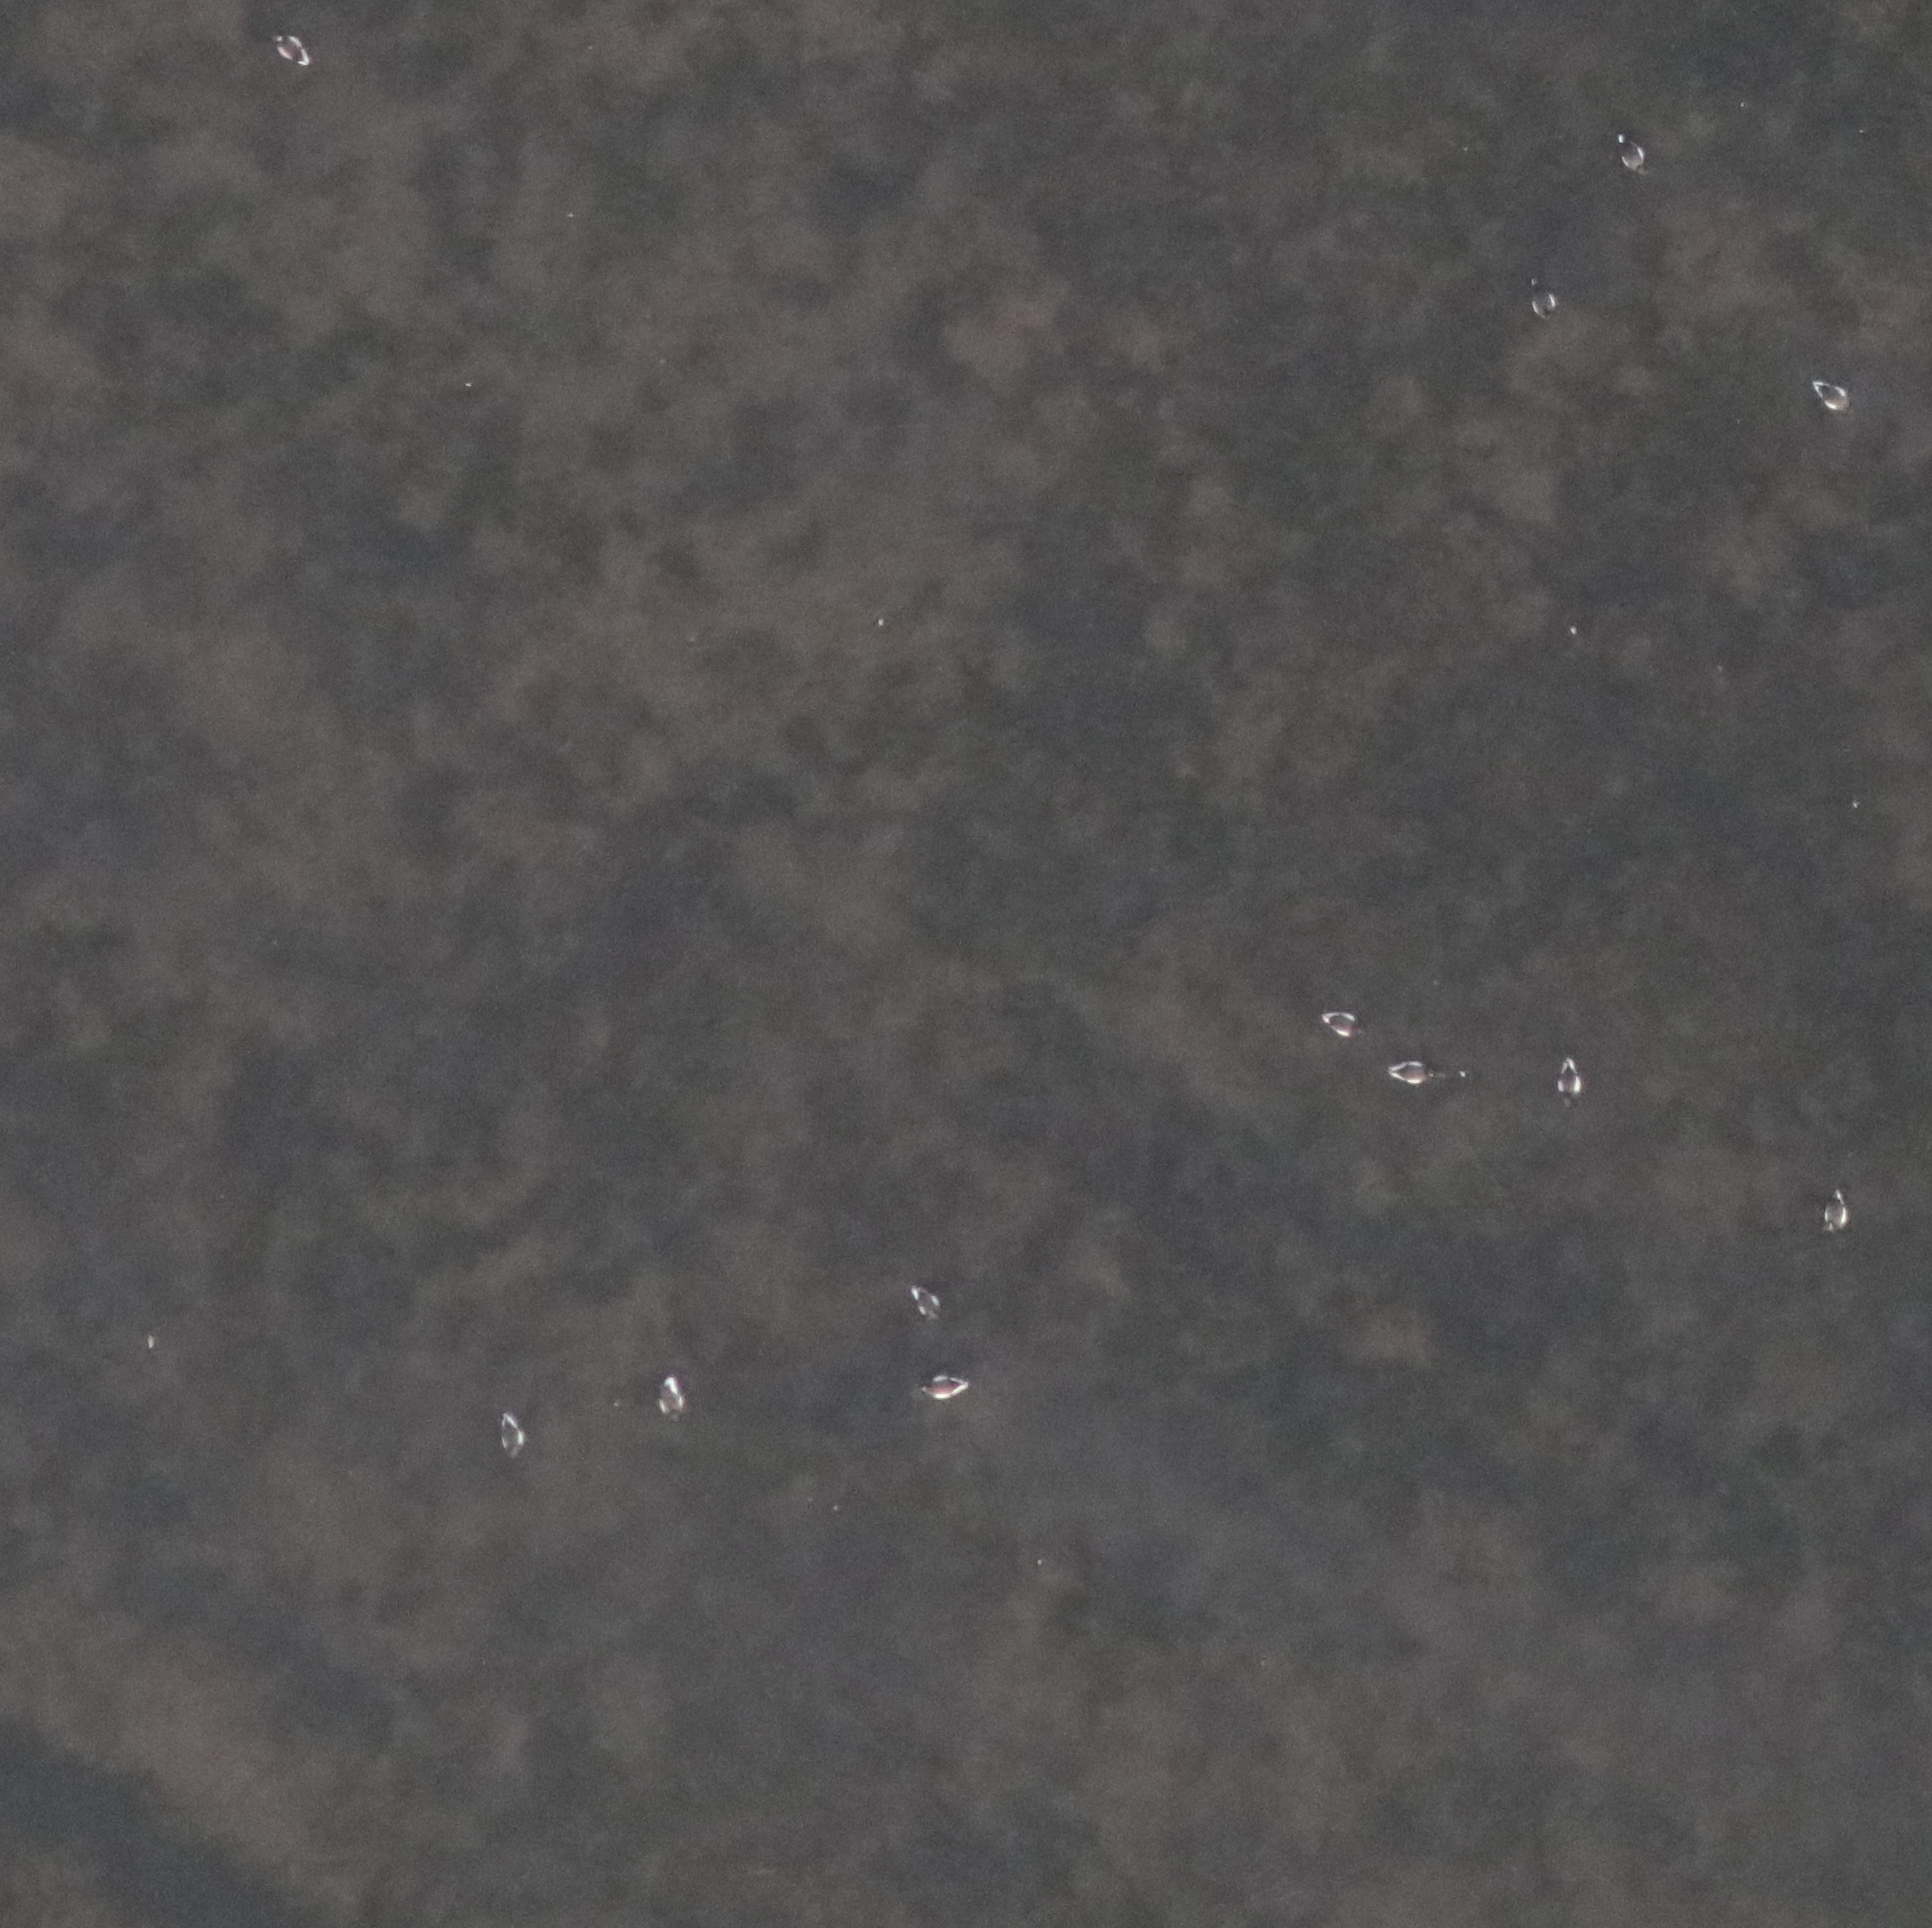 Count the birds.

12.